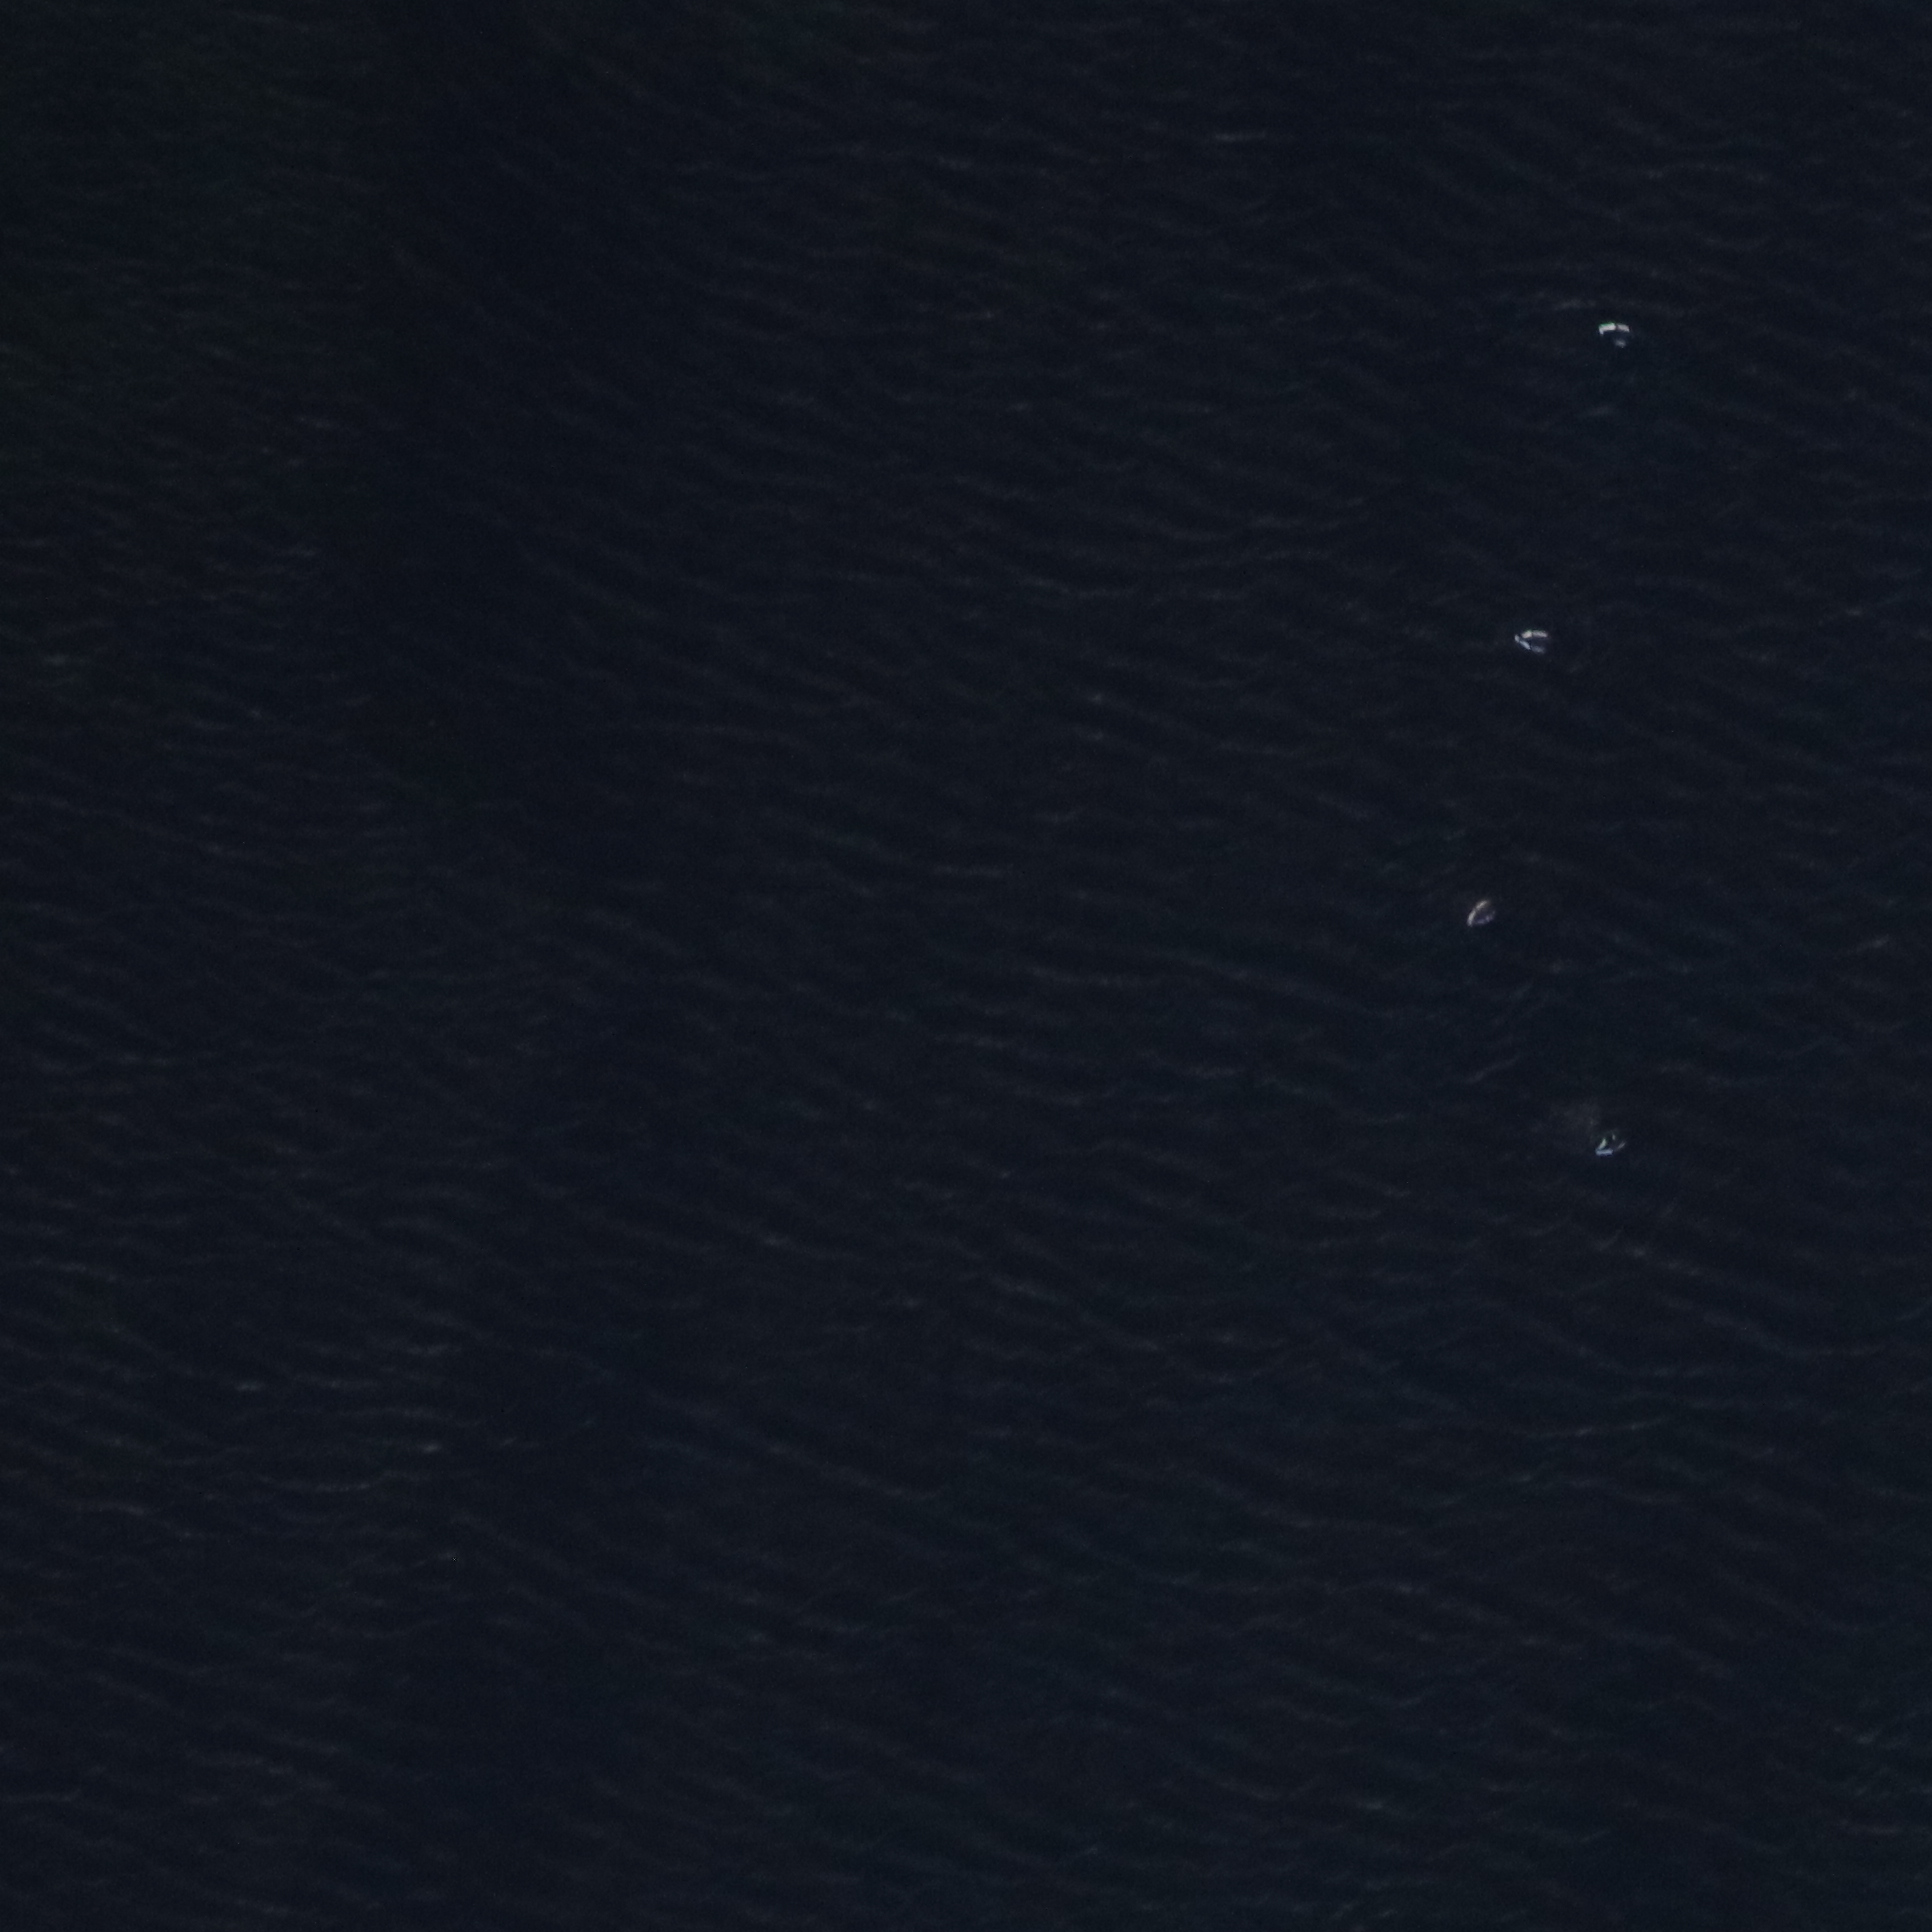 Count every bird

4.